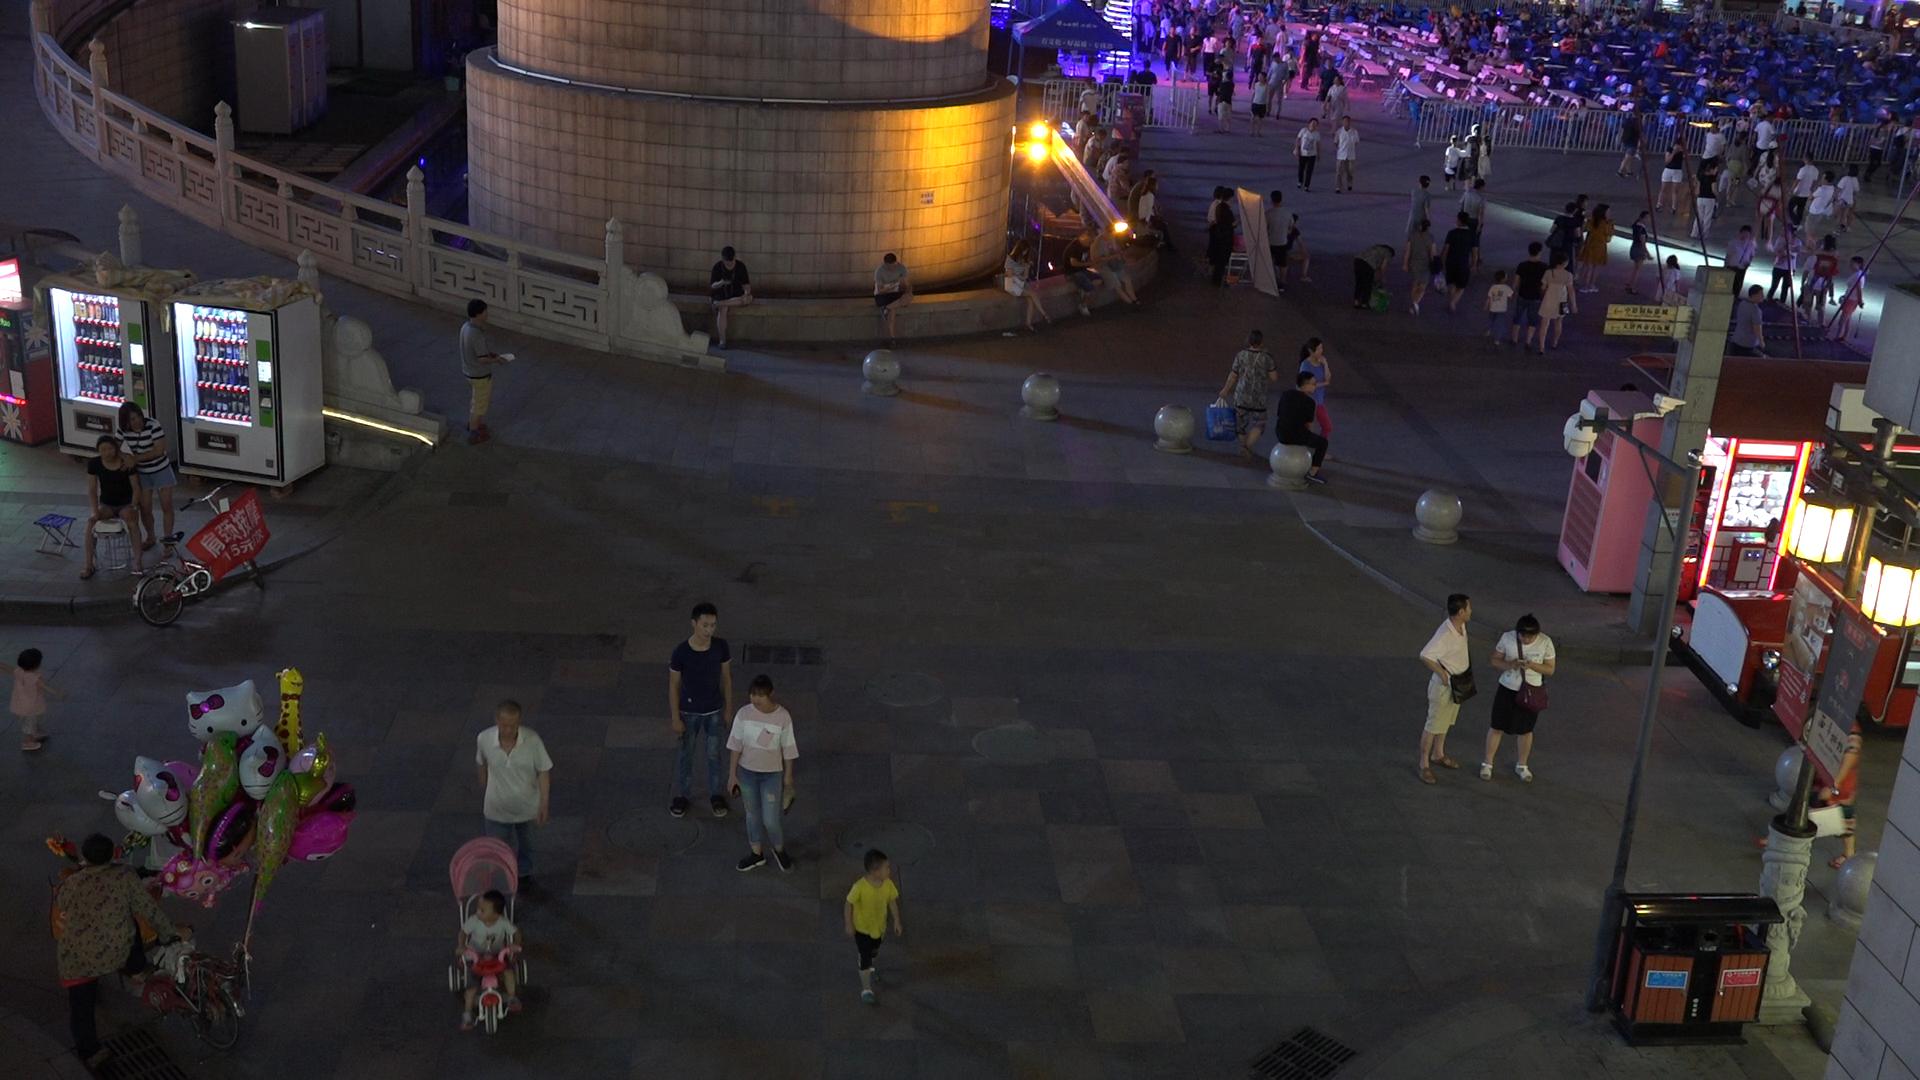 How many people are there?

175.